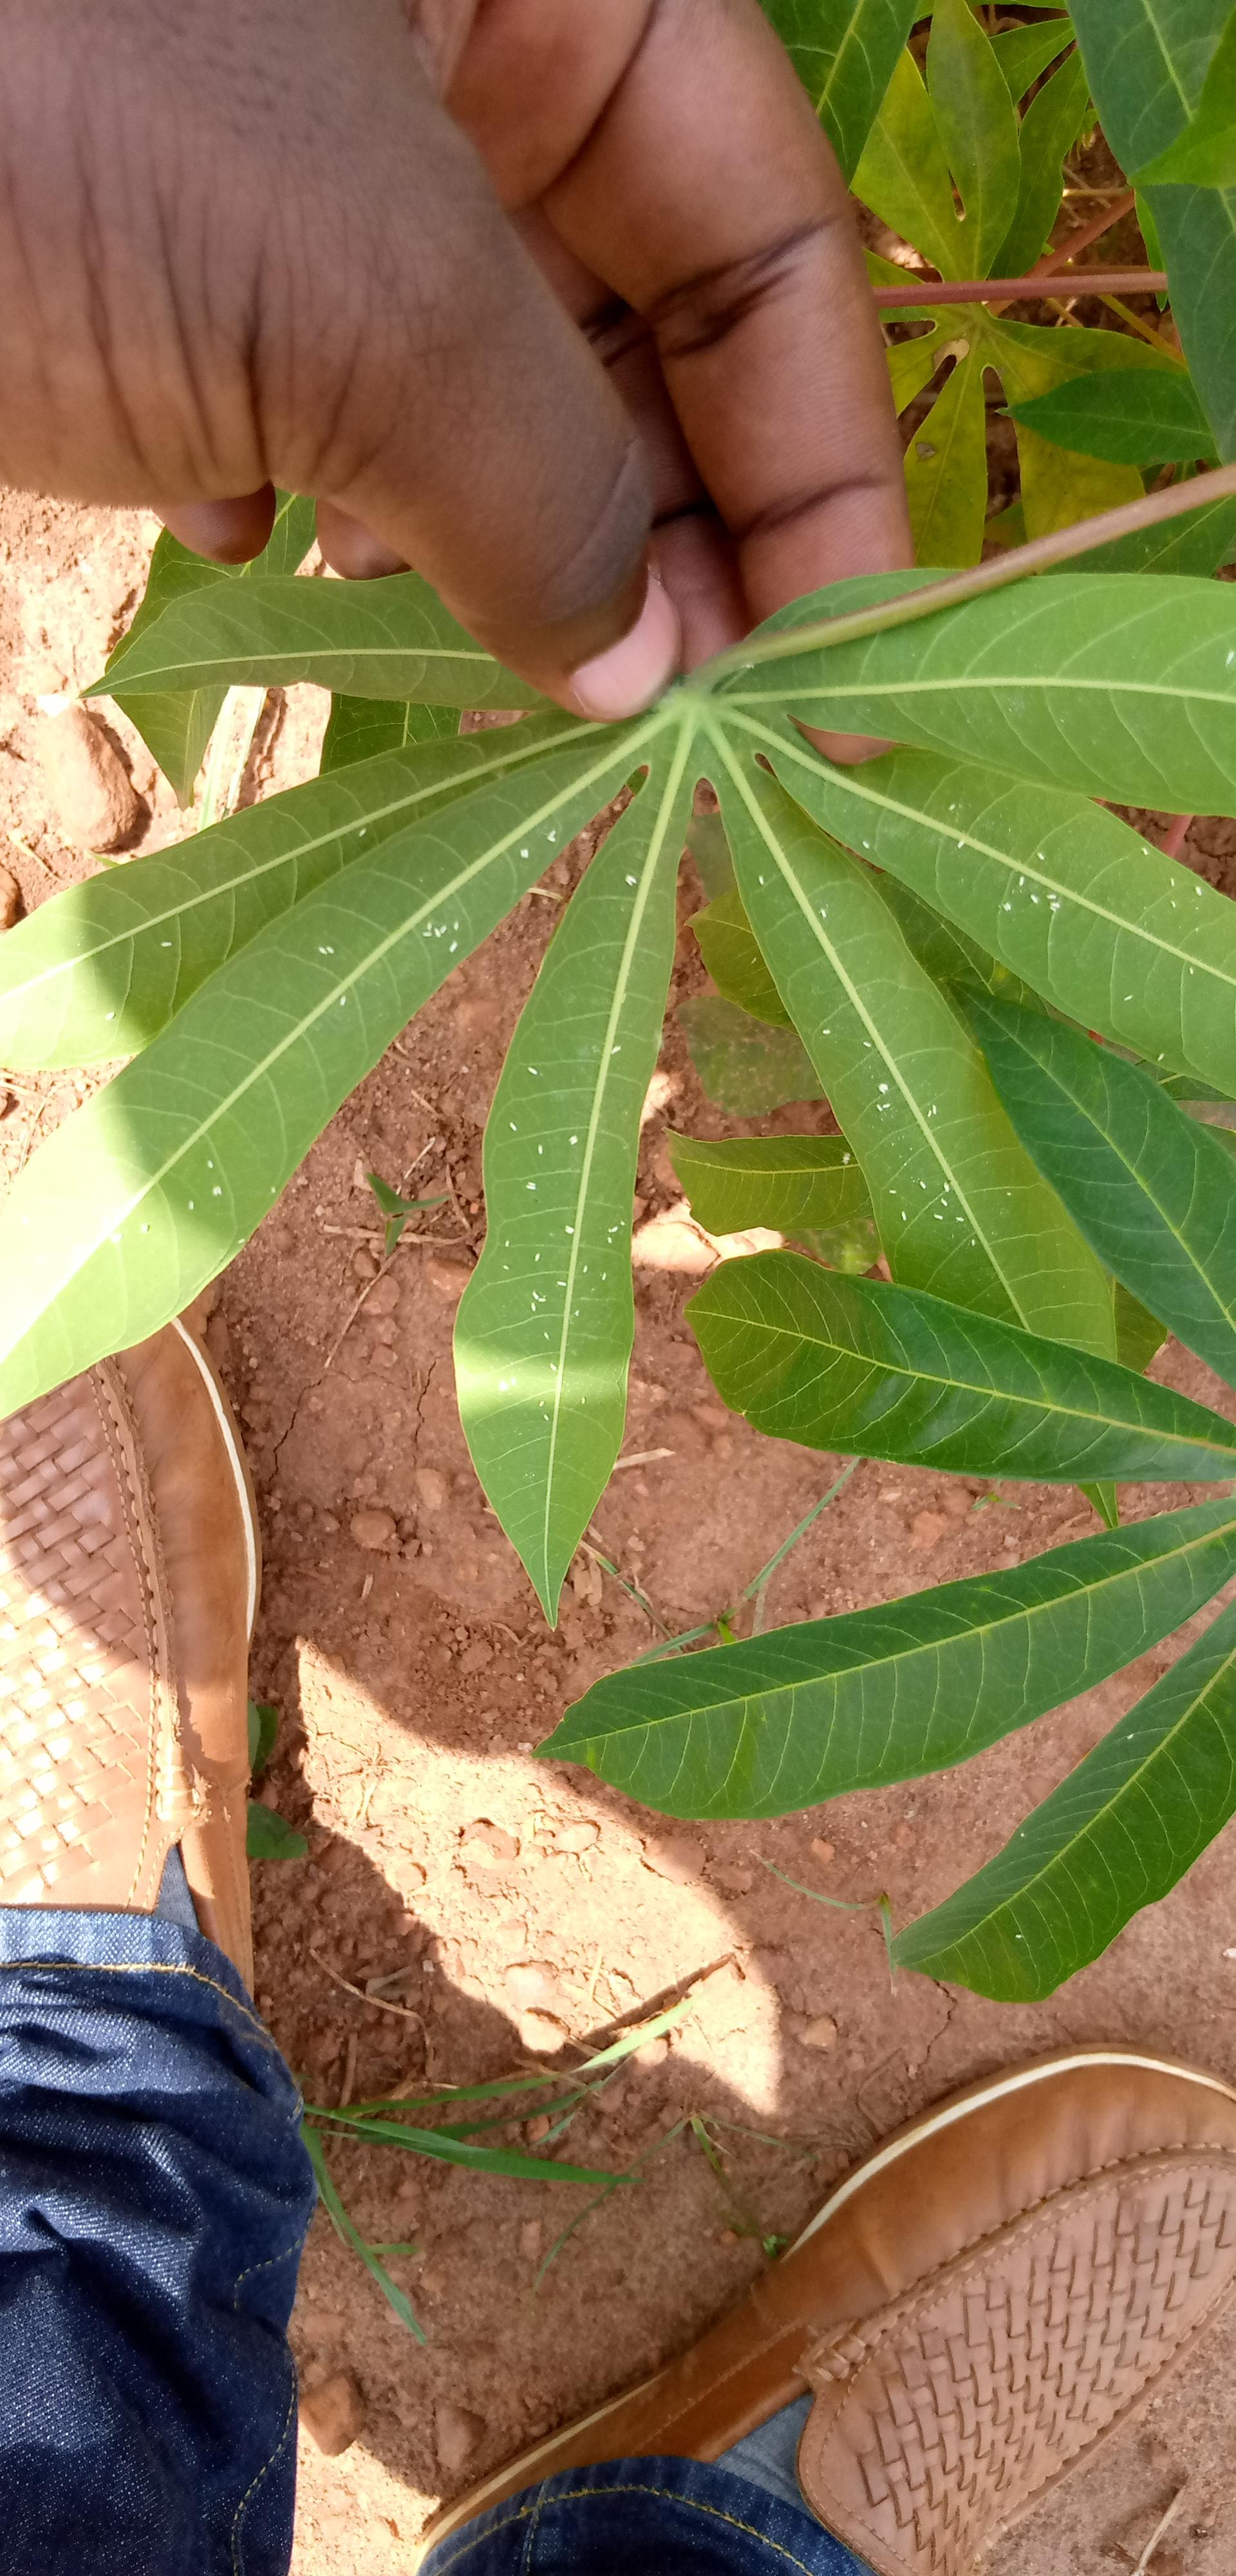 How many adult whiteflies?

95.